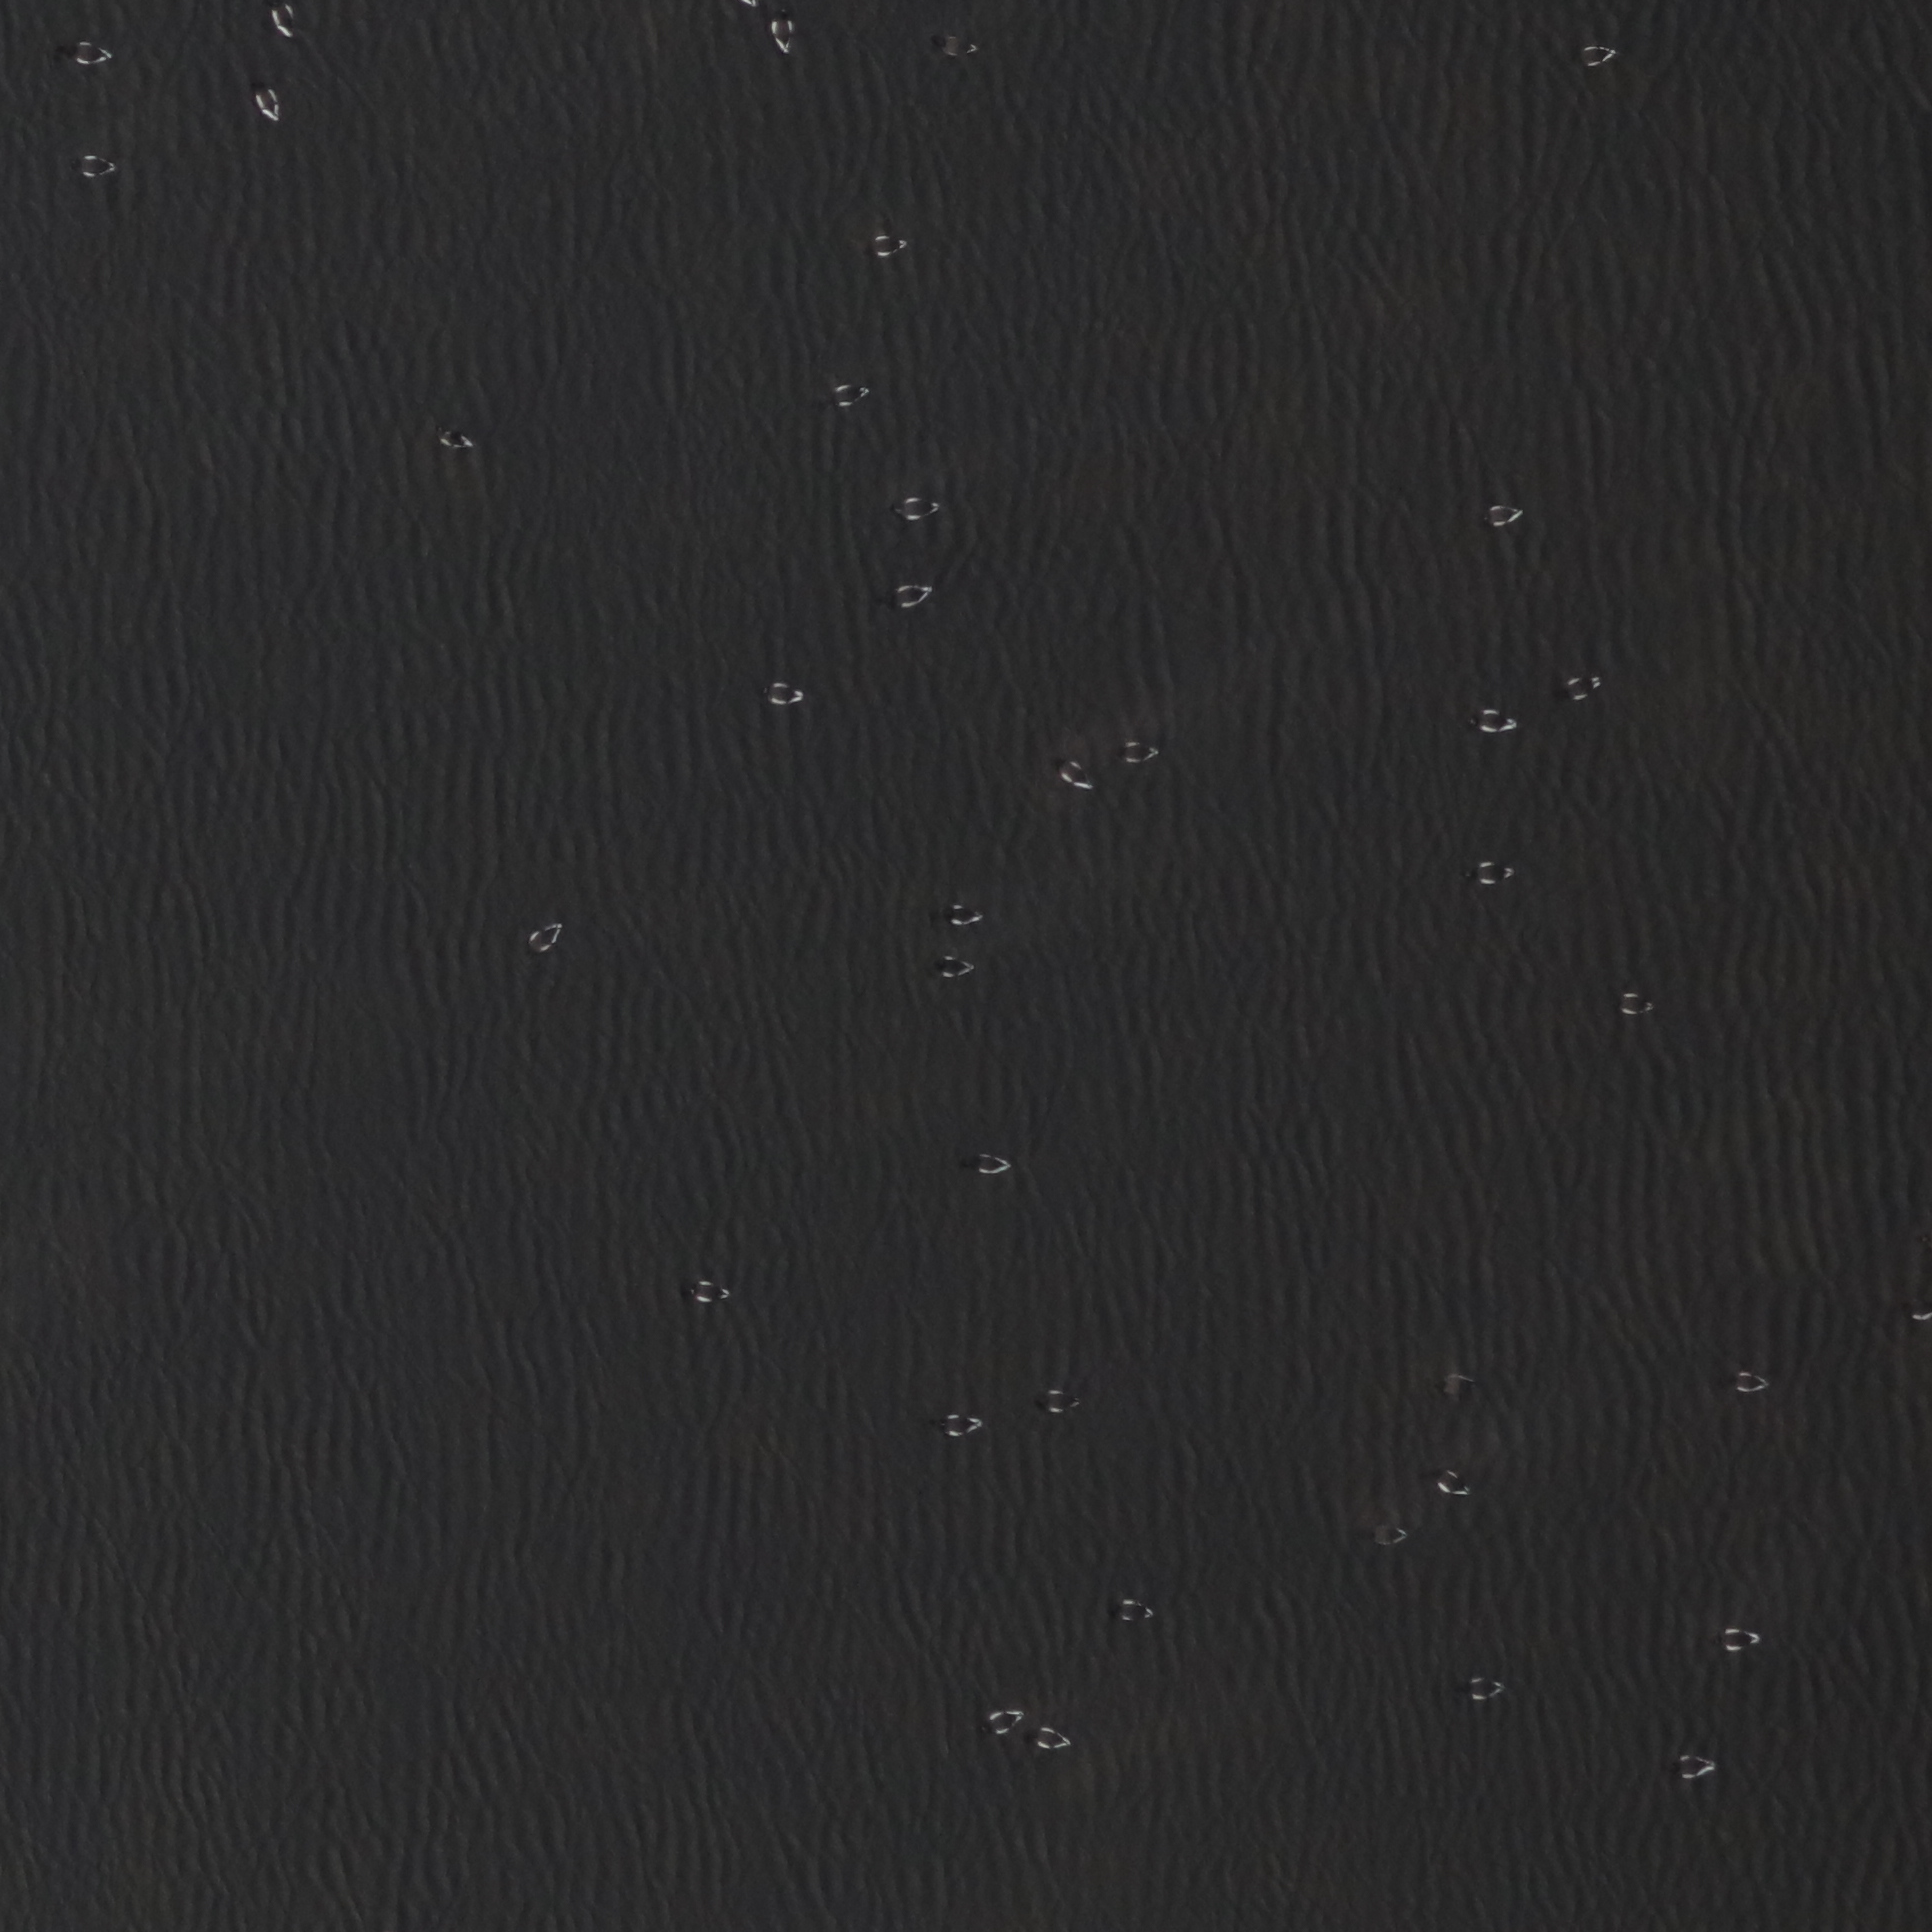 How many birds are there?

38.